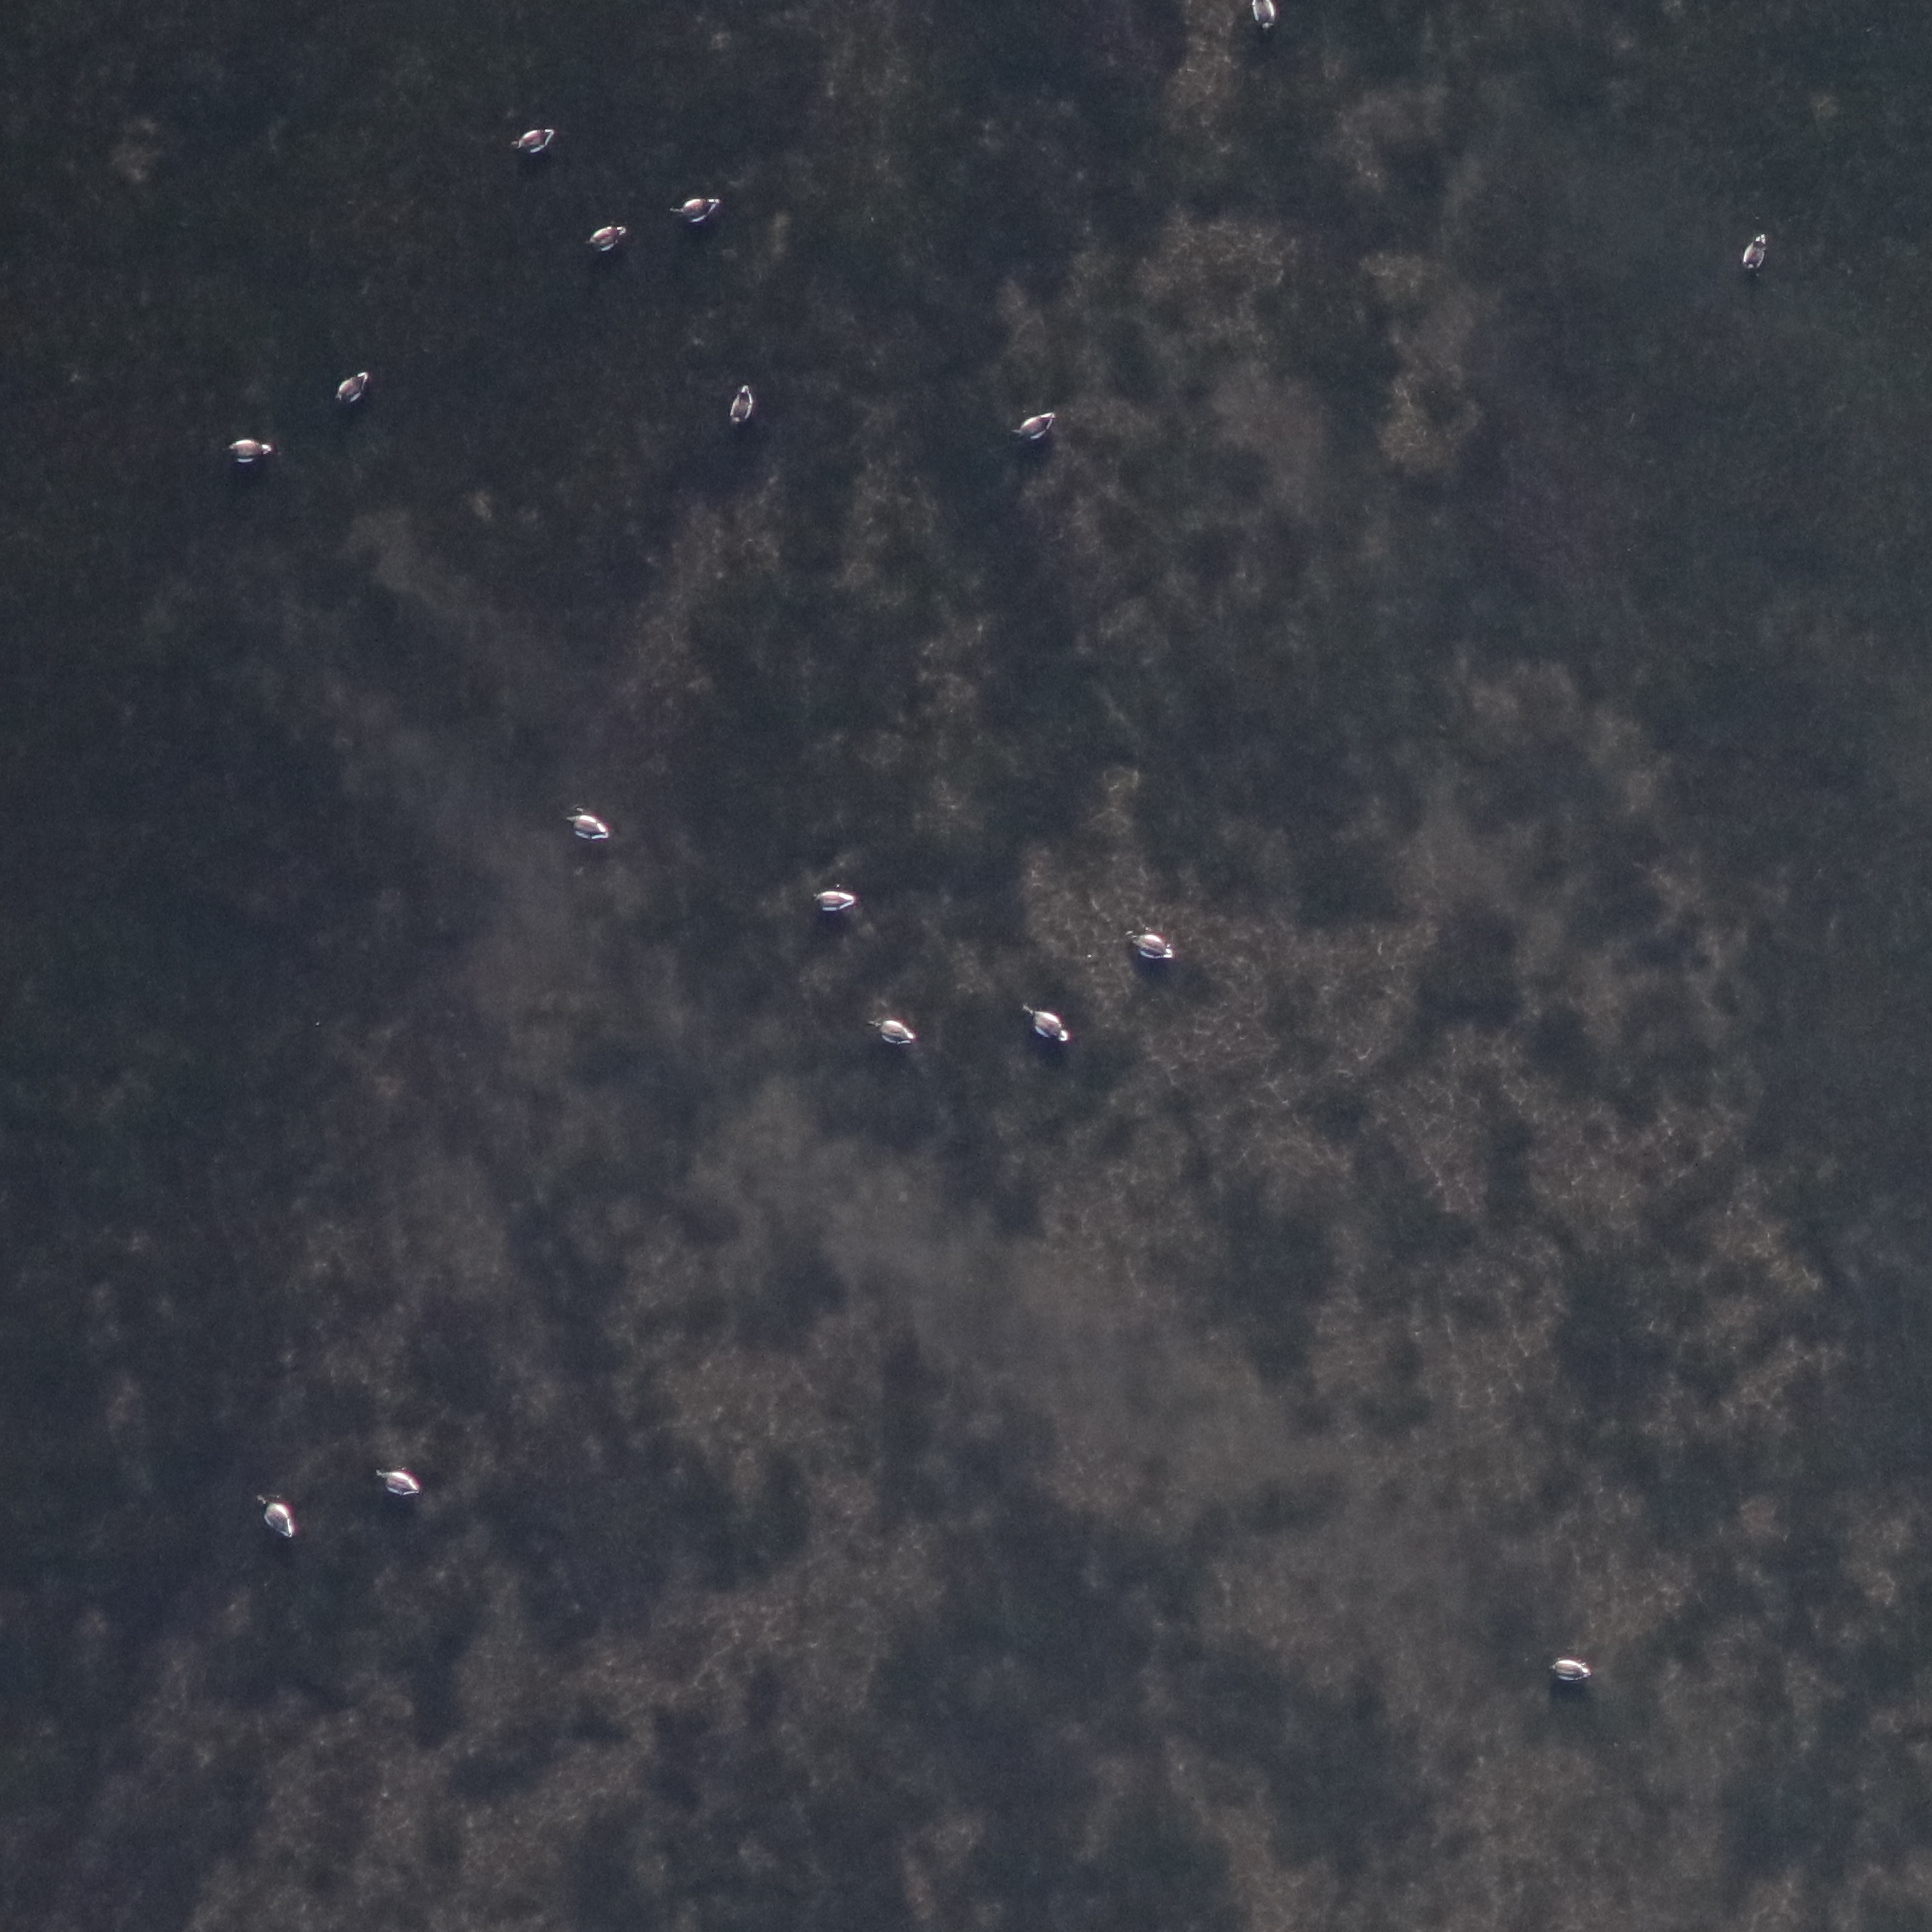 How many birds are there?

17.